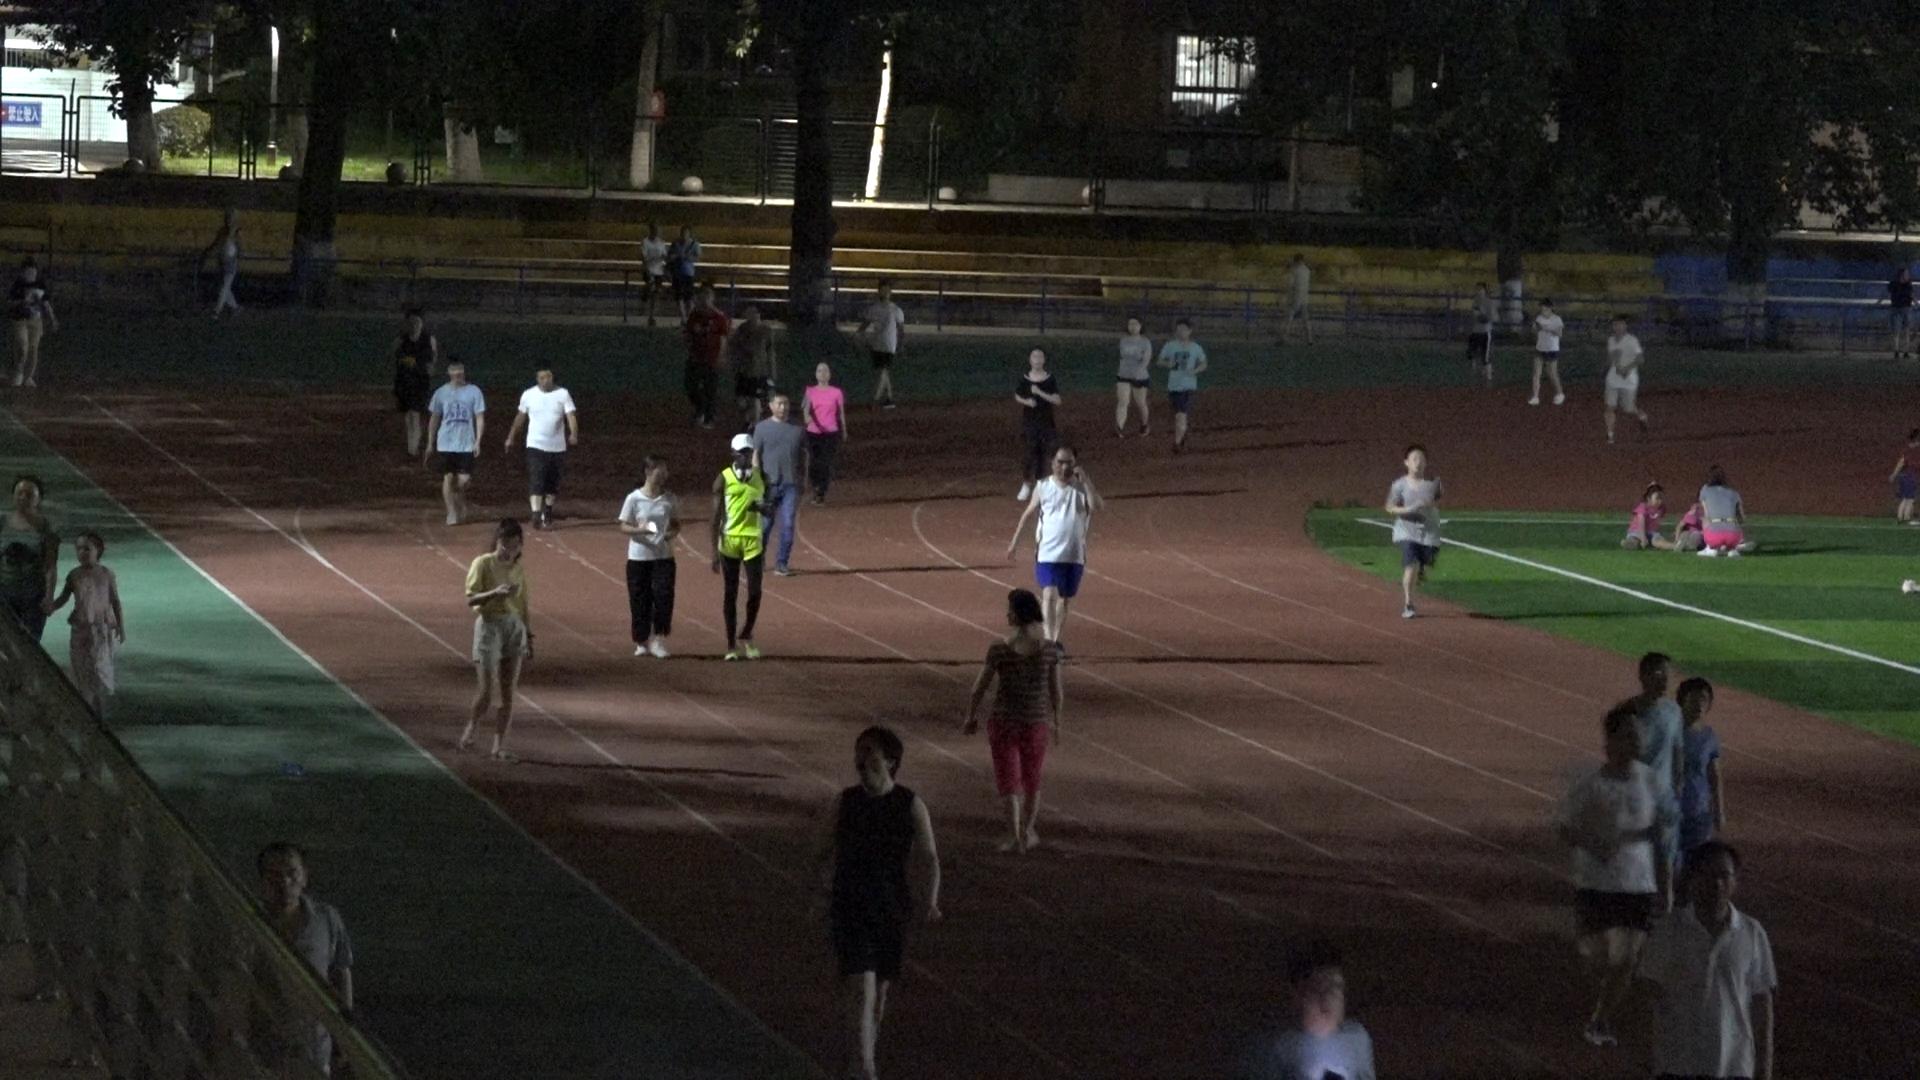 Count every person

38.